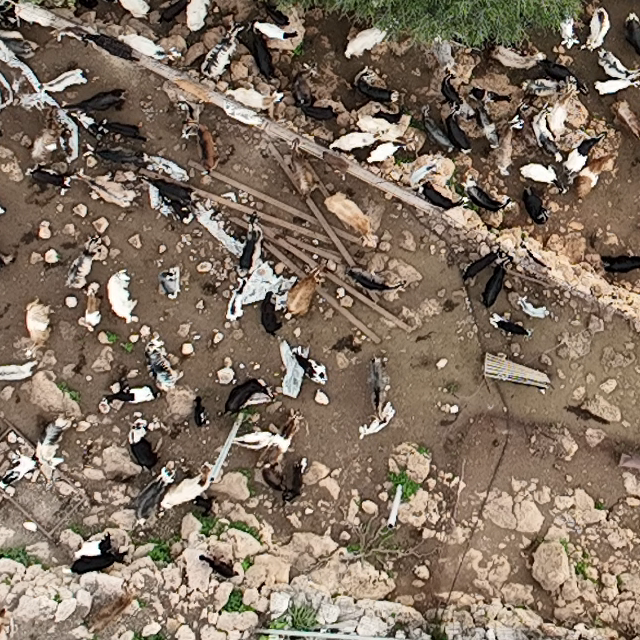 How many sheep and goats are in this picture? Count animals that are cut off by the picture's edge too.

106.